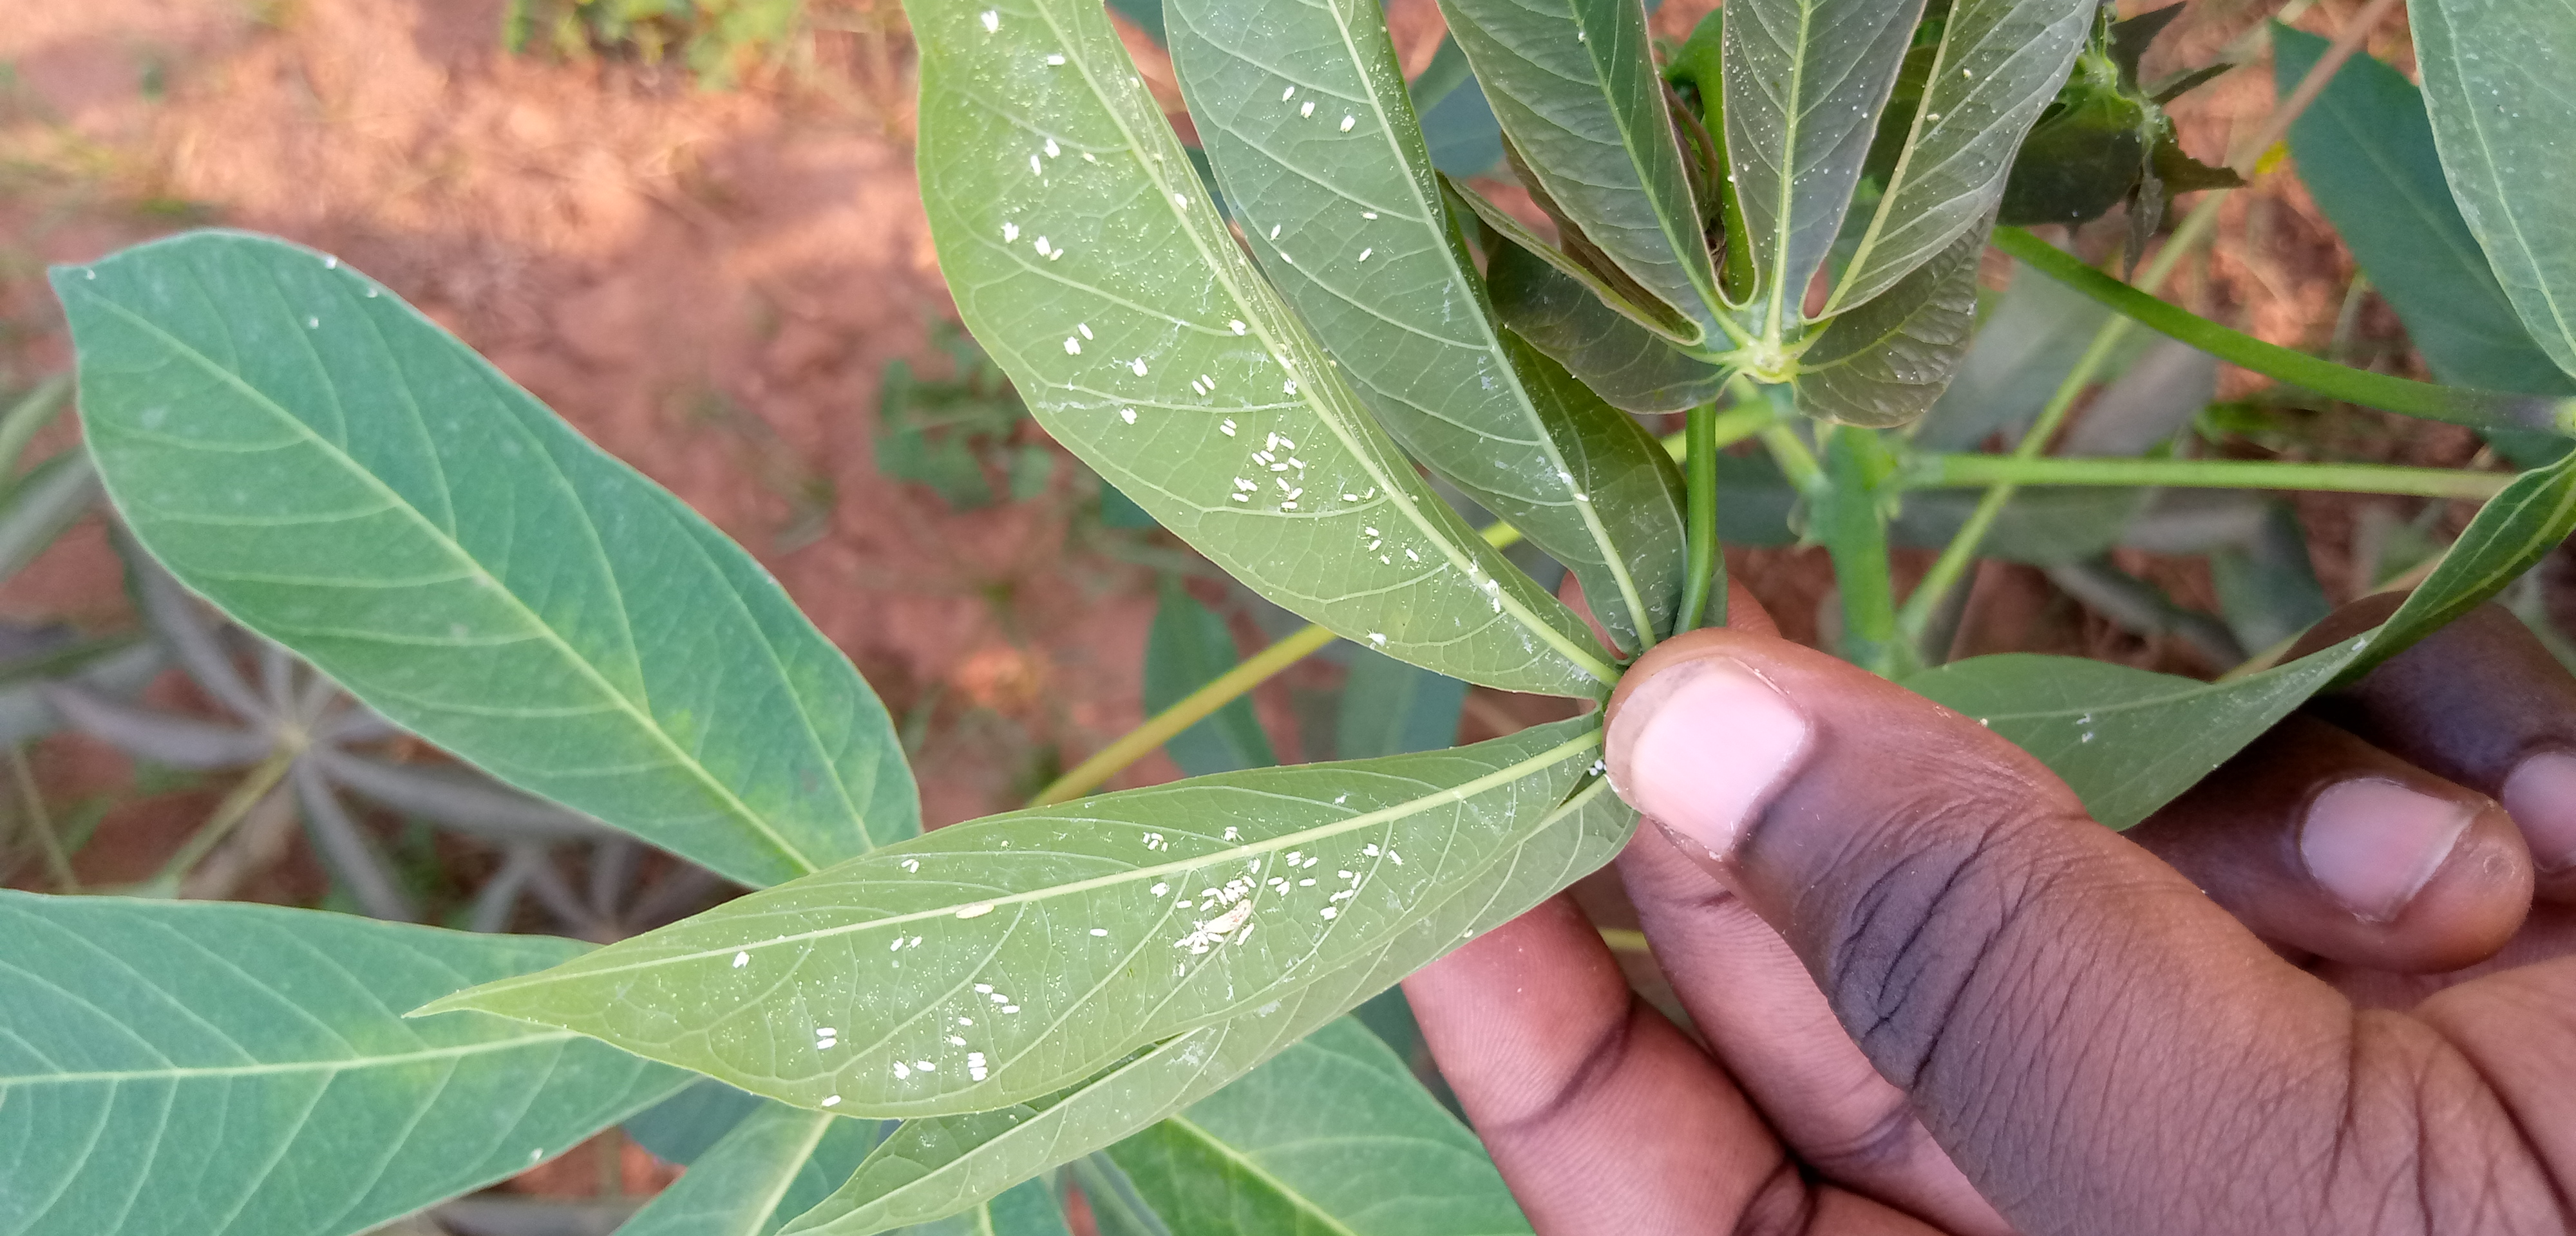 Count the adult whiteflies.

142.